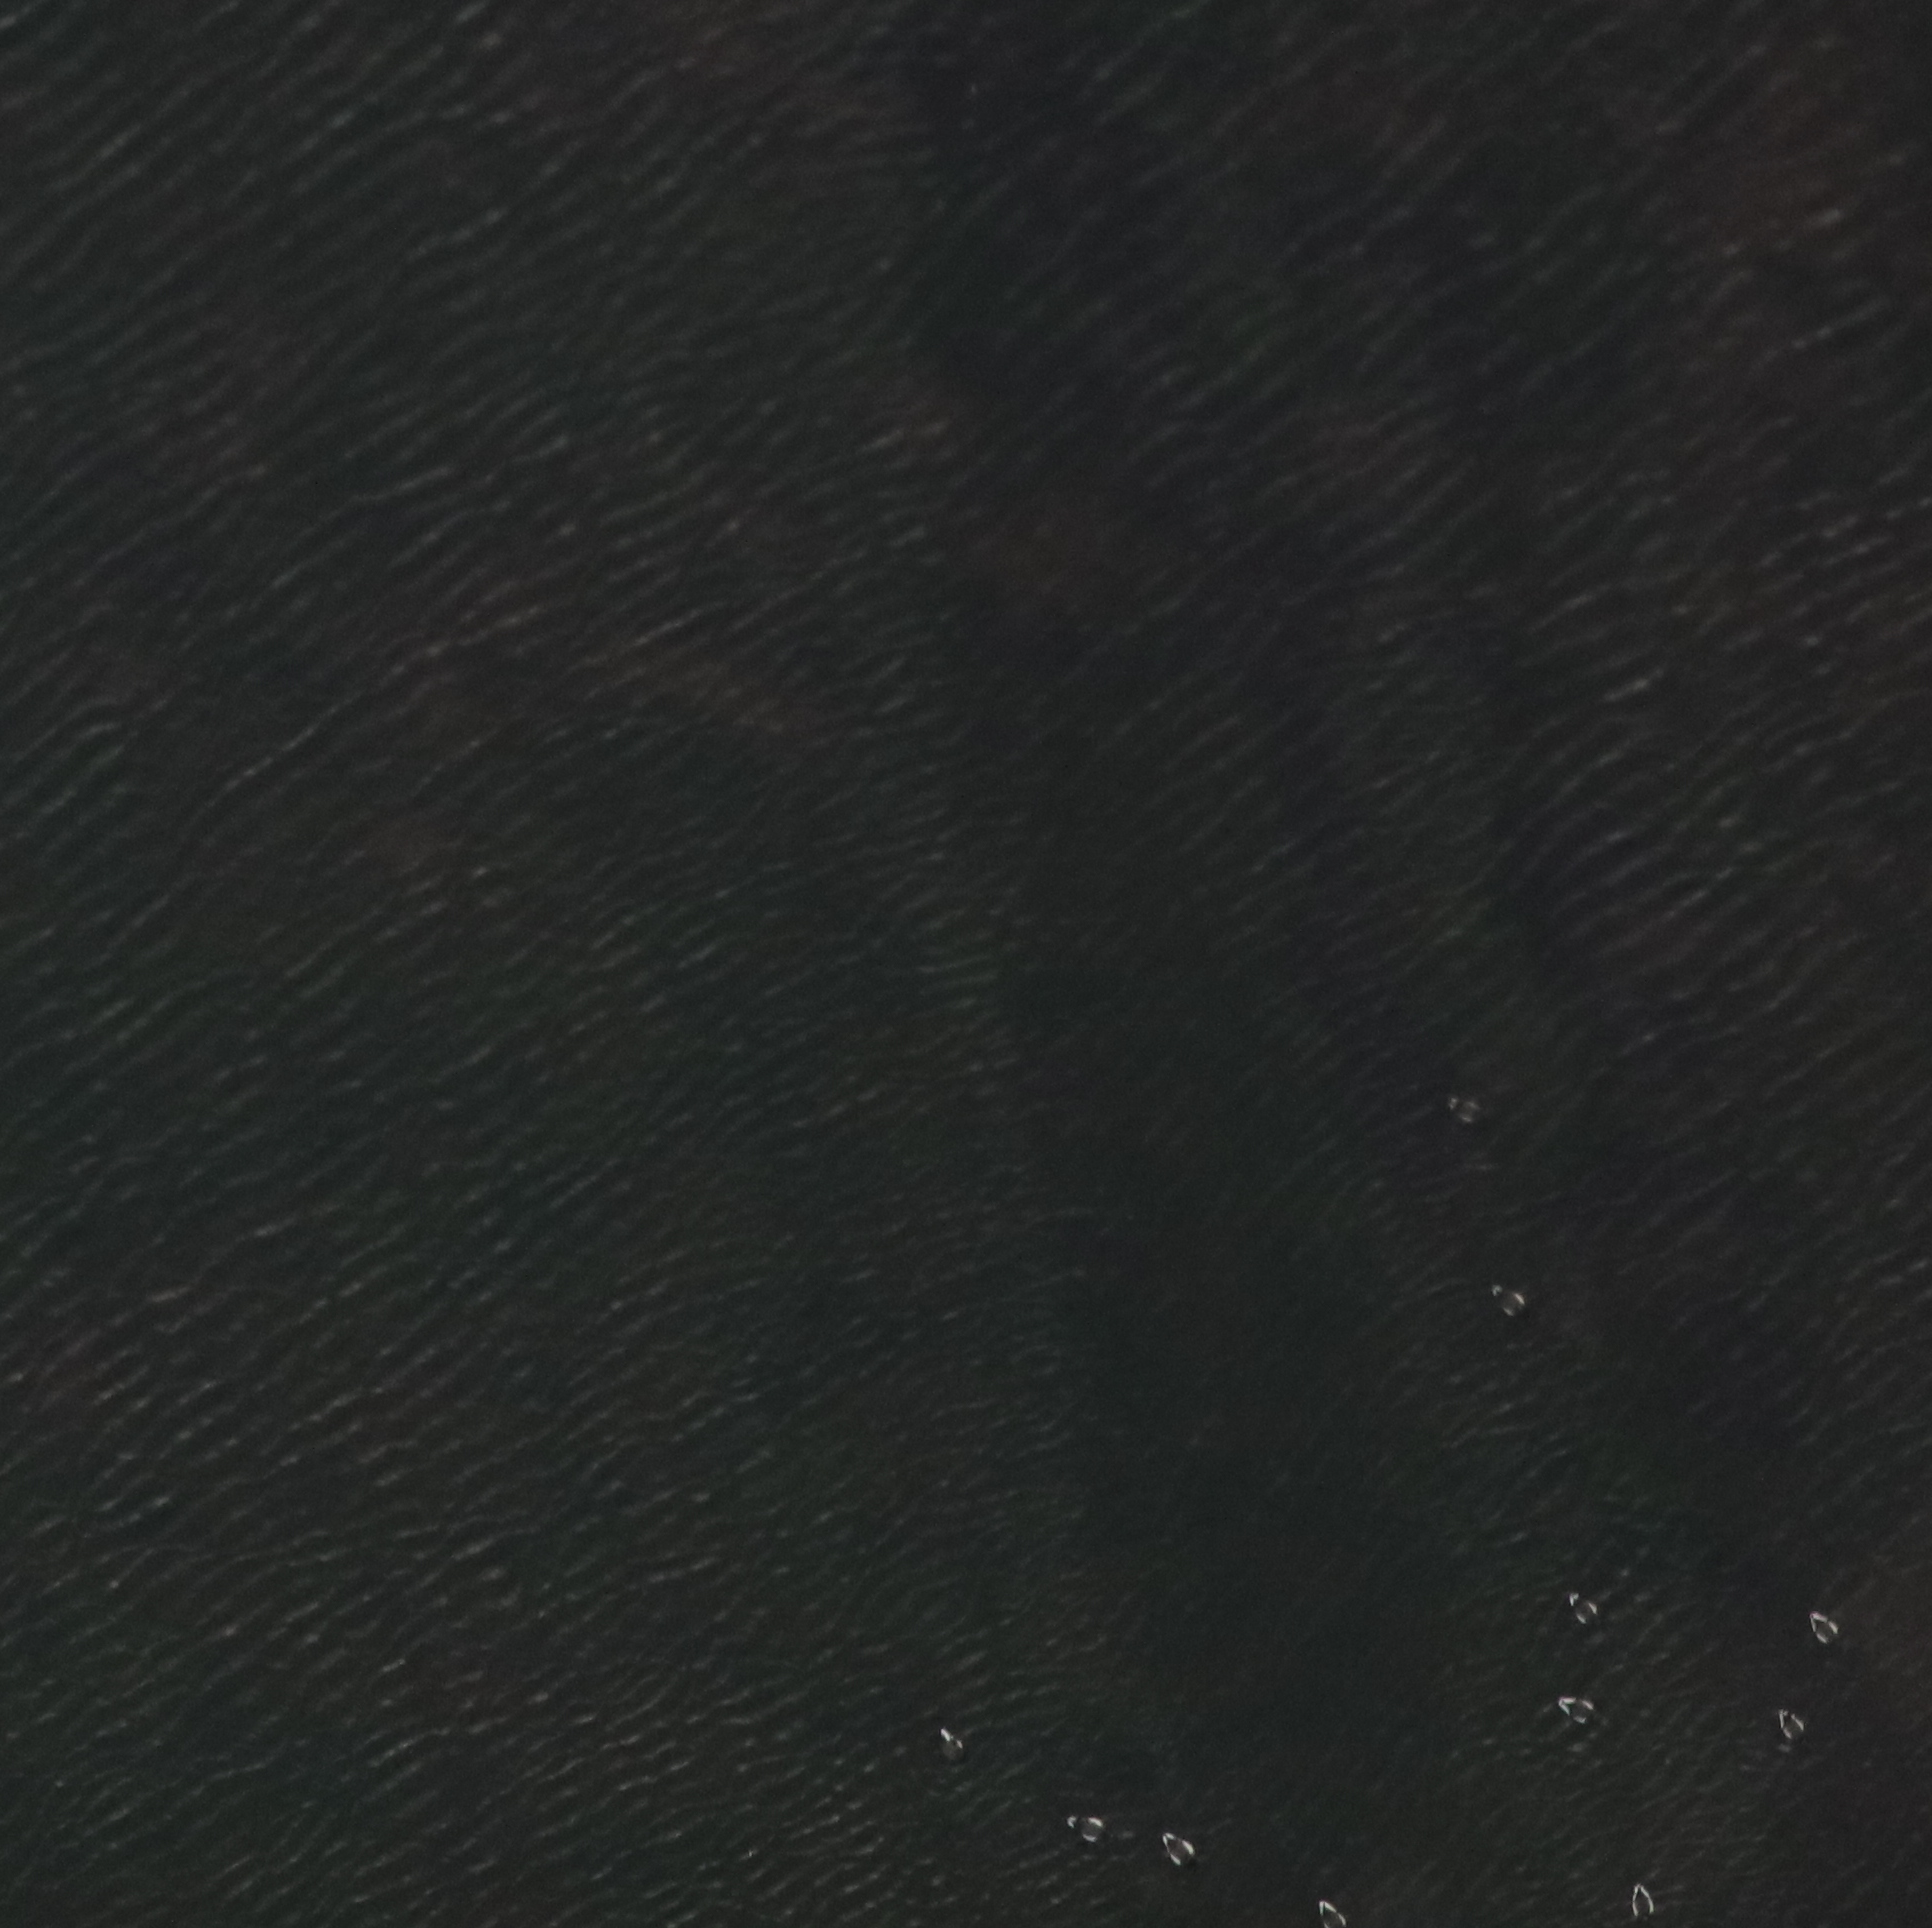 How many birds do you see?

11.